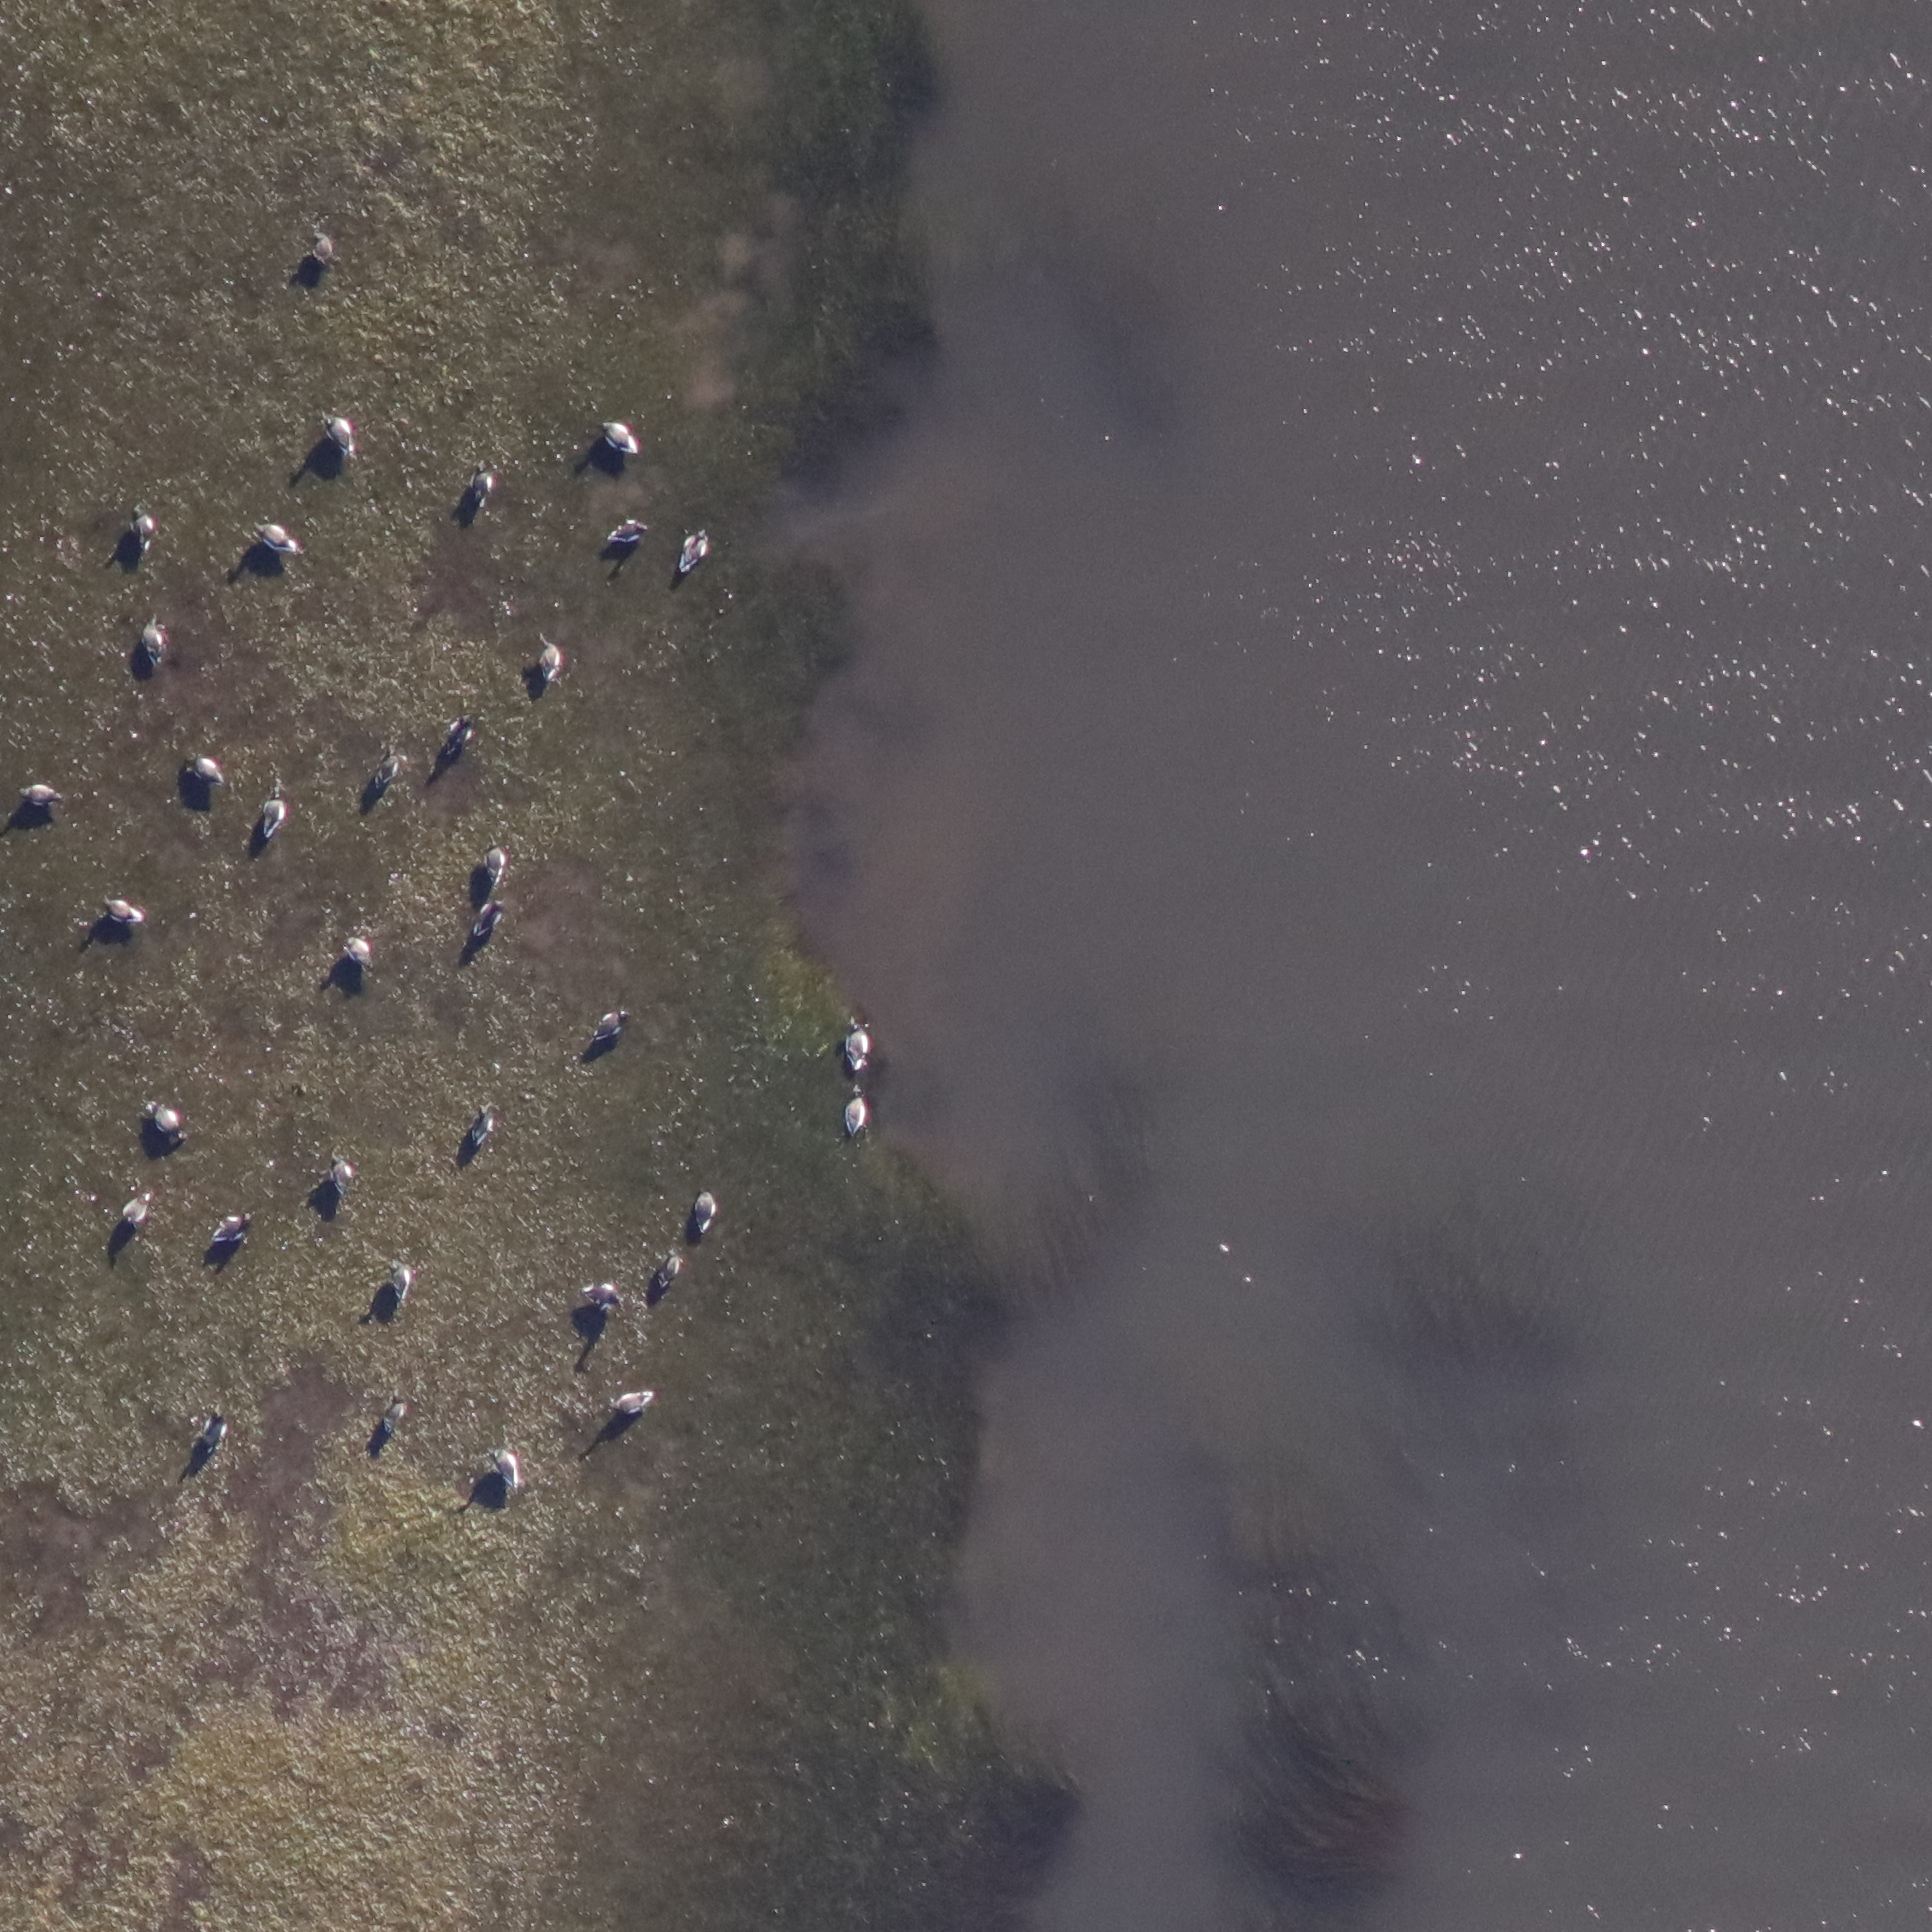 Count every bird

35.